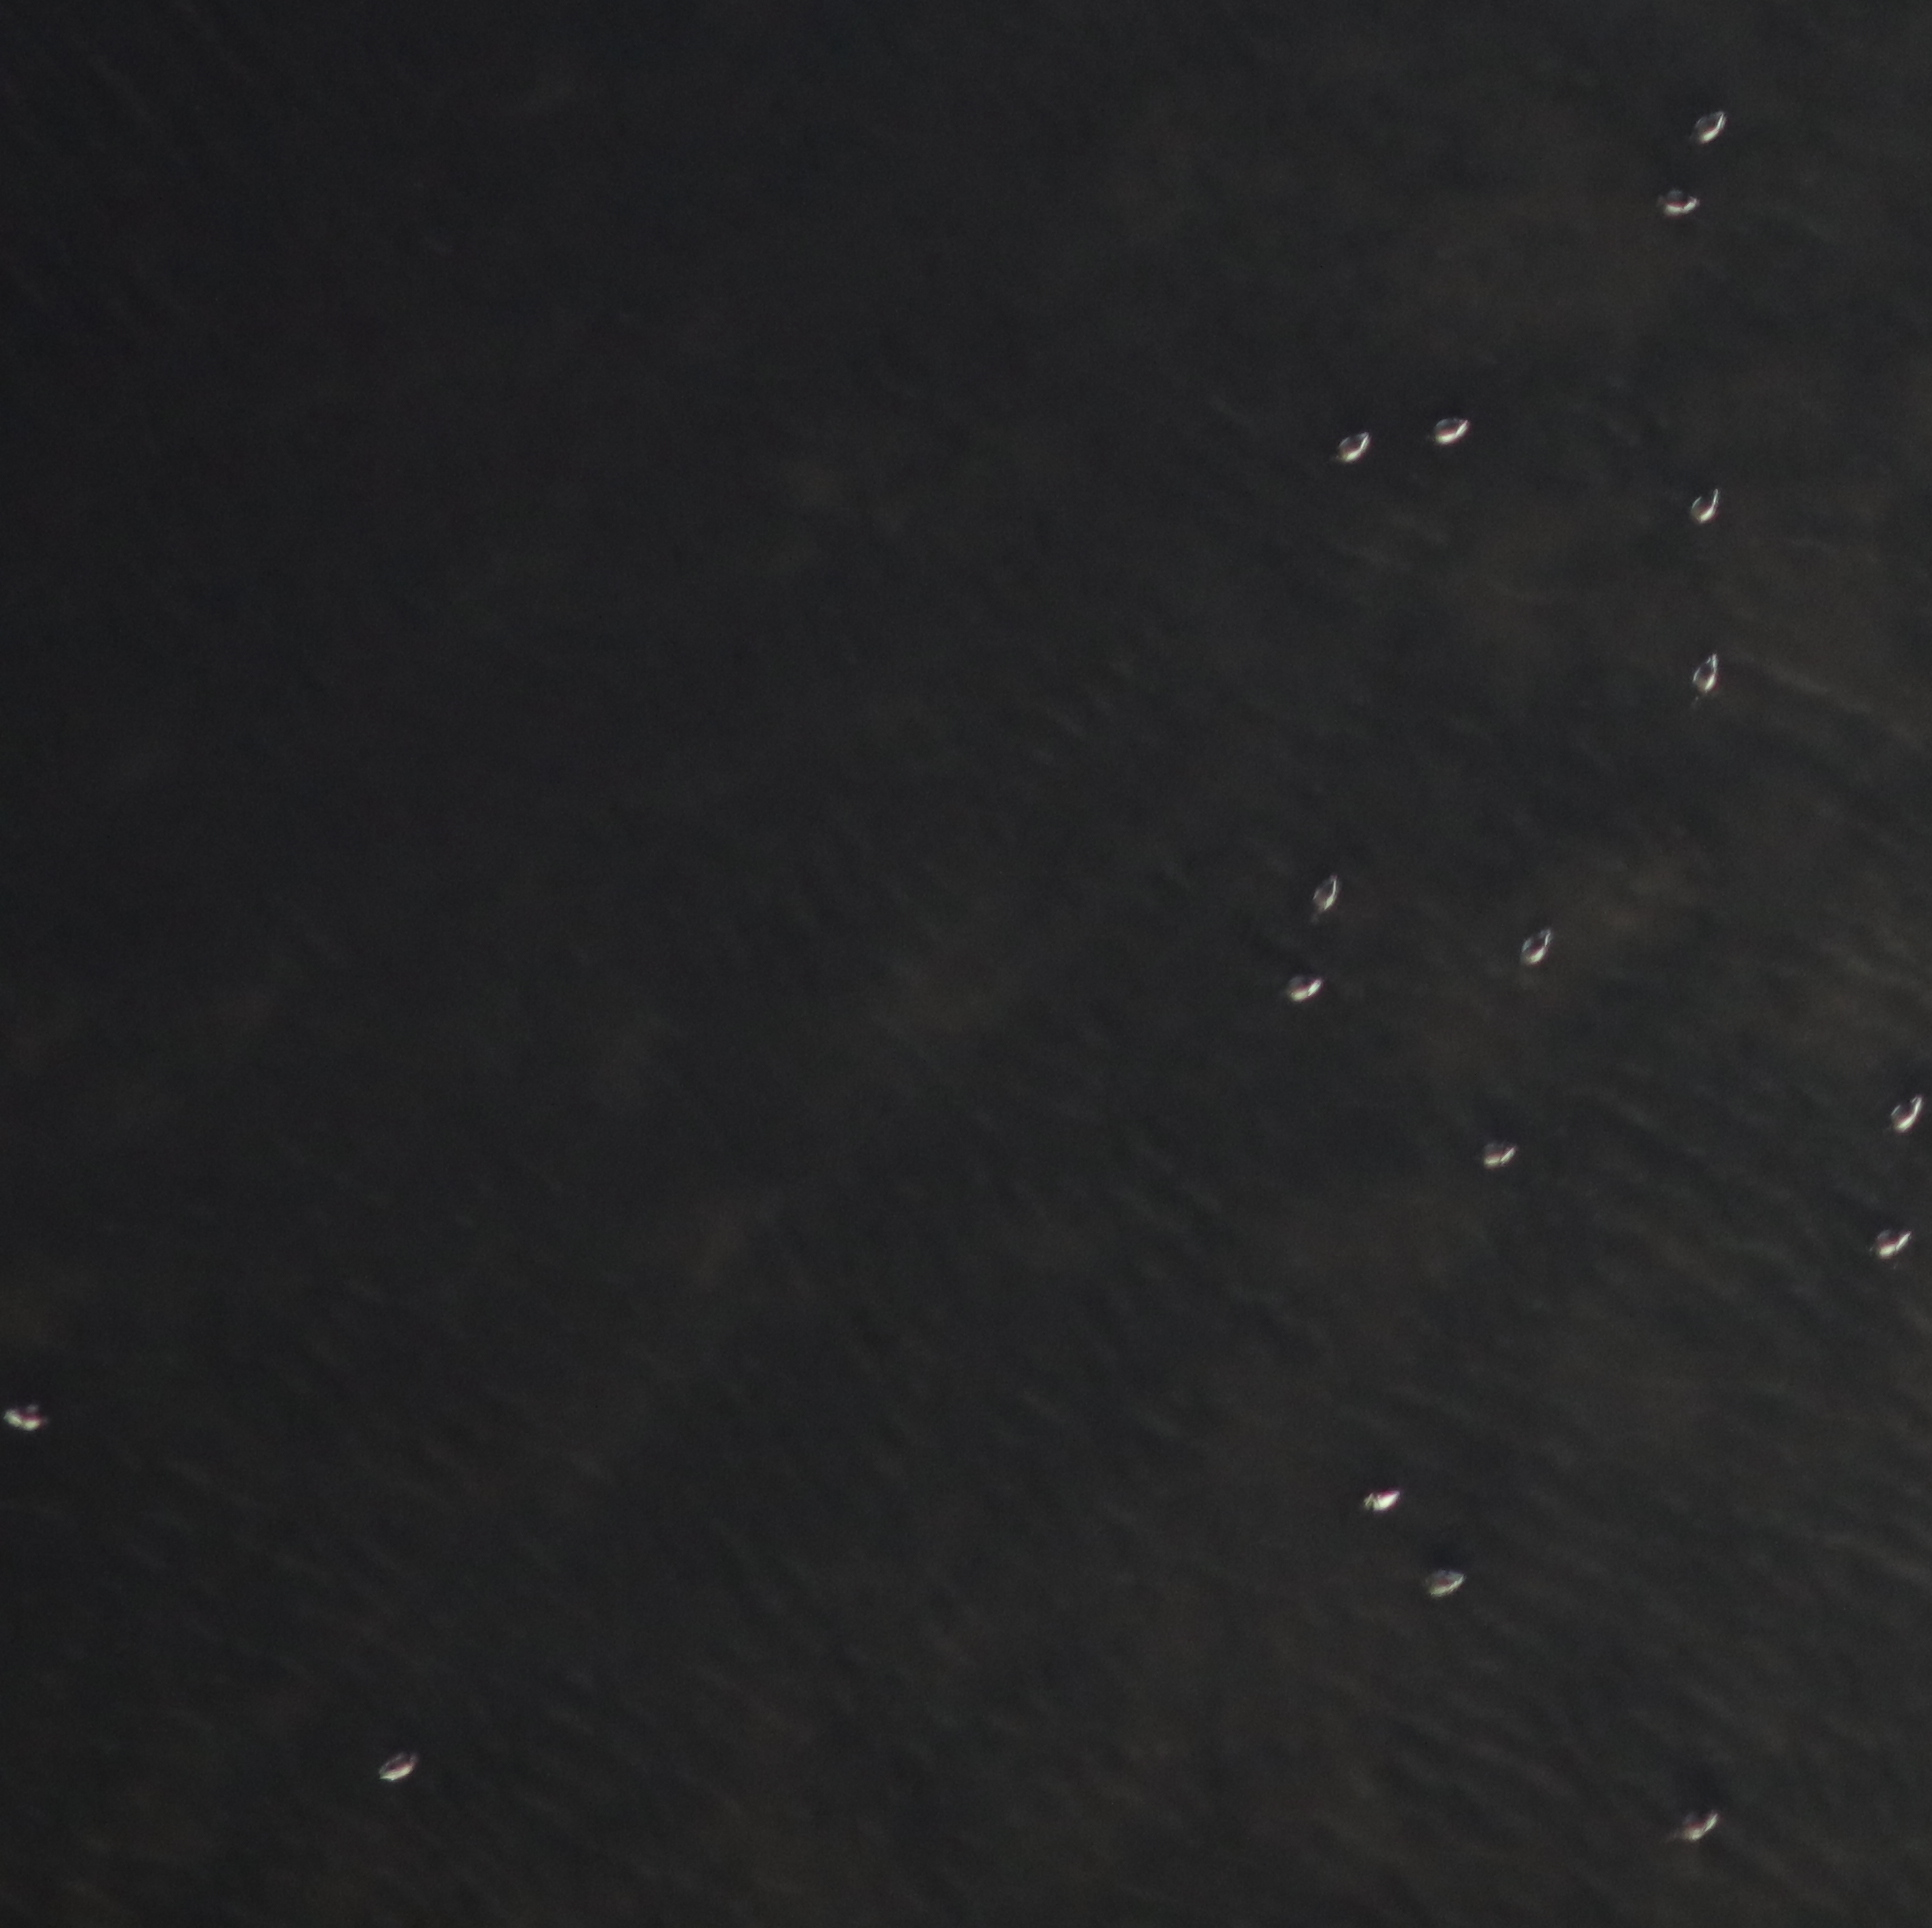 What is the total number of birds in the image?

17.